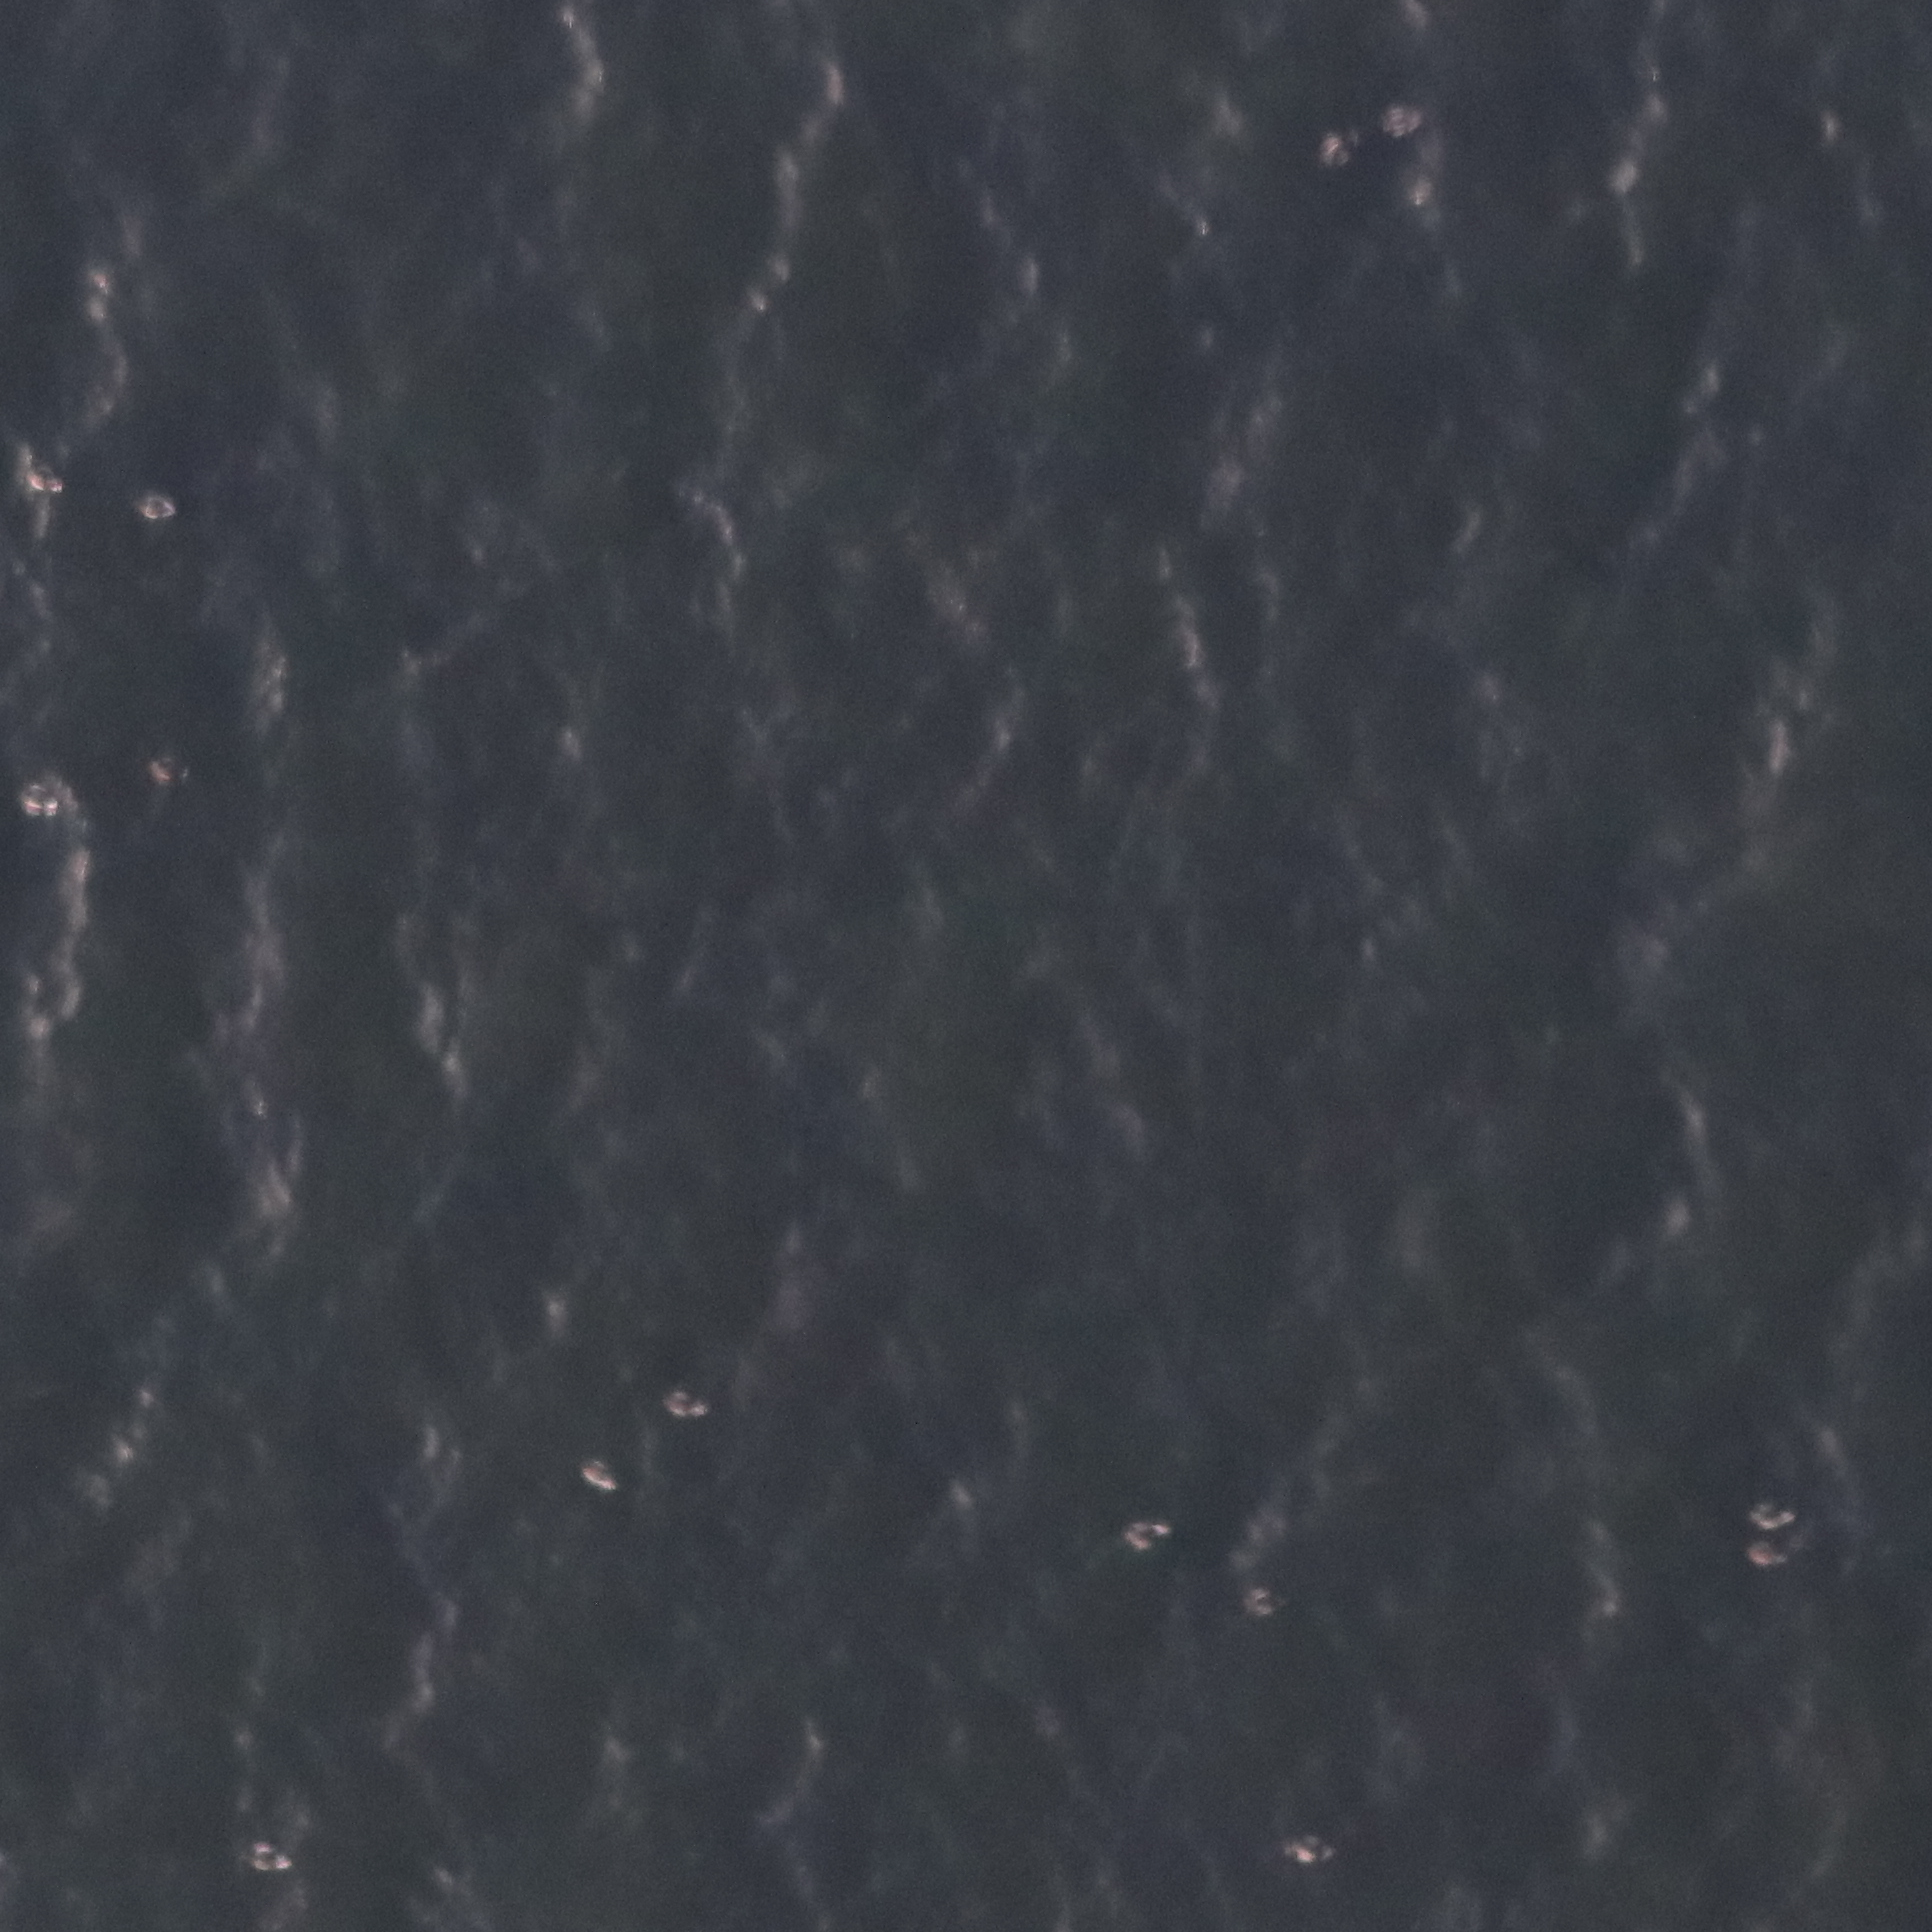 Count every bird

14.